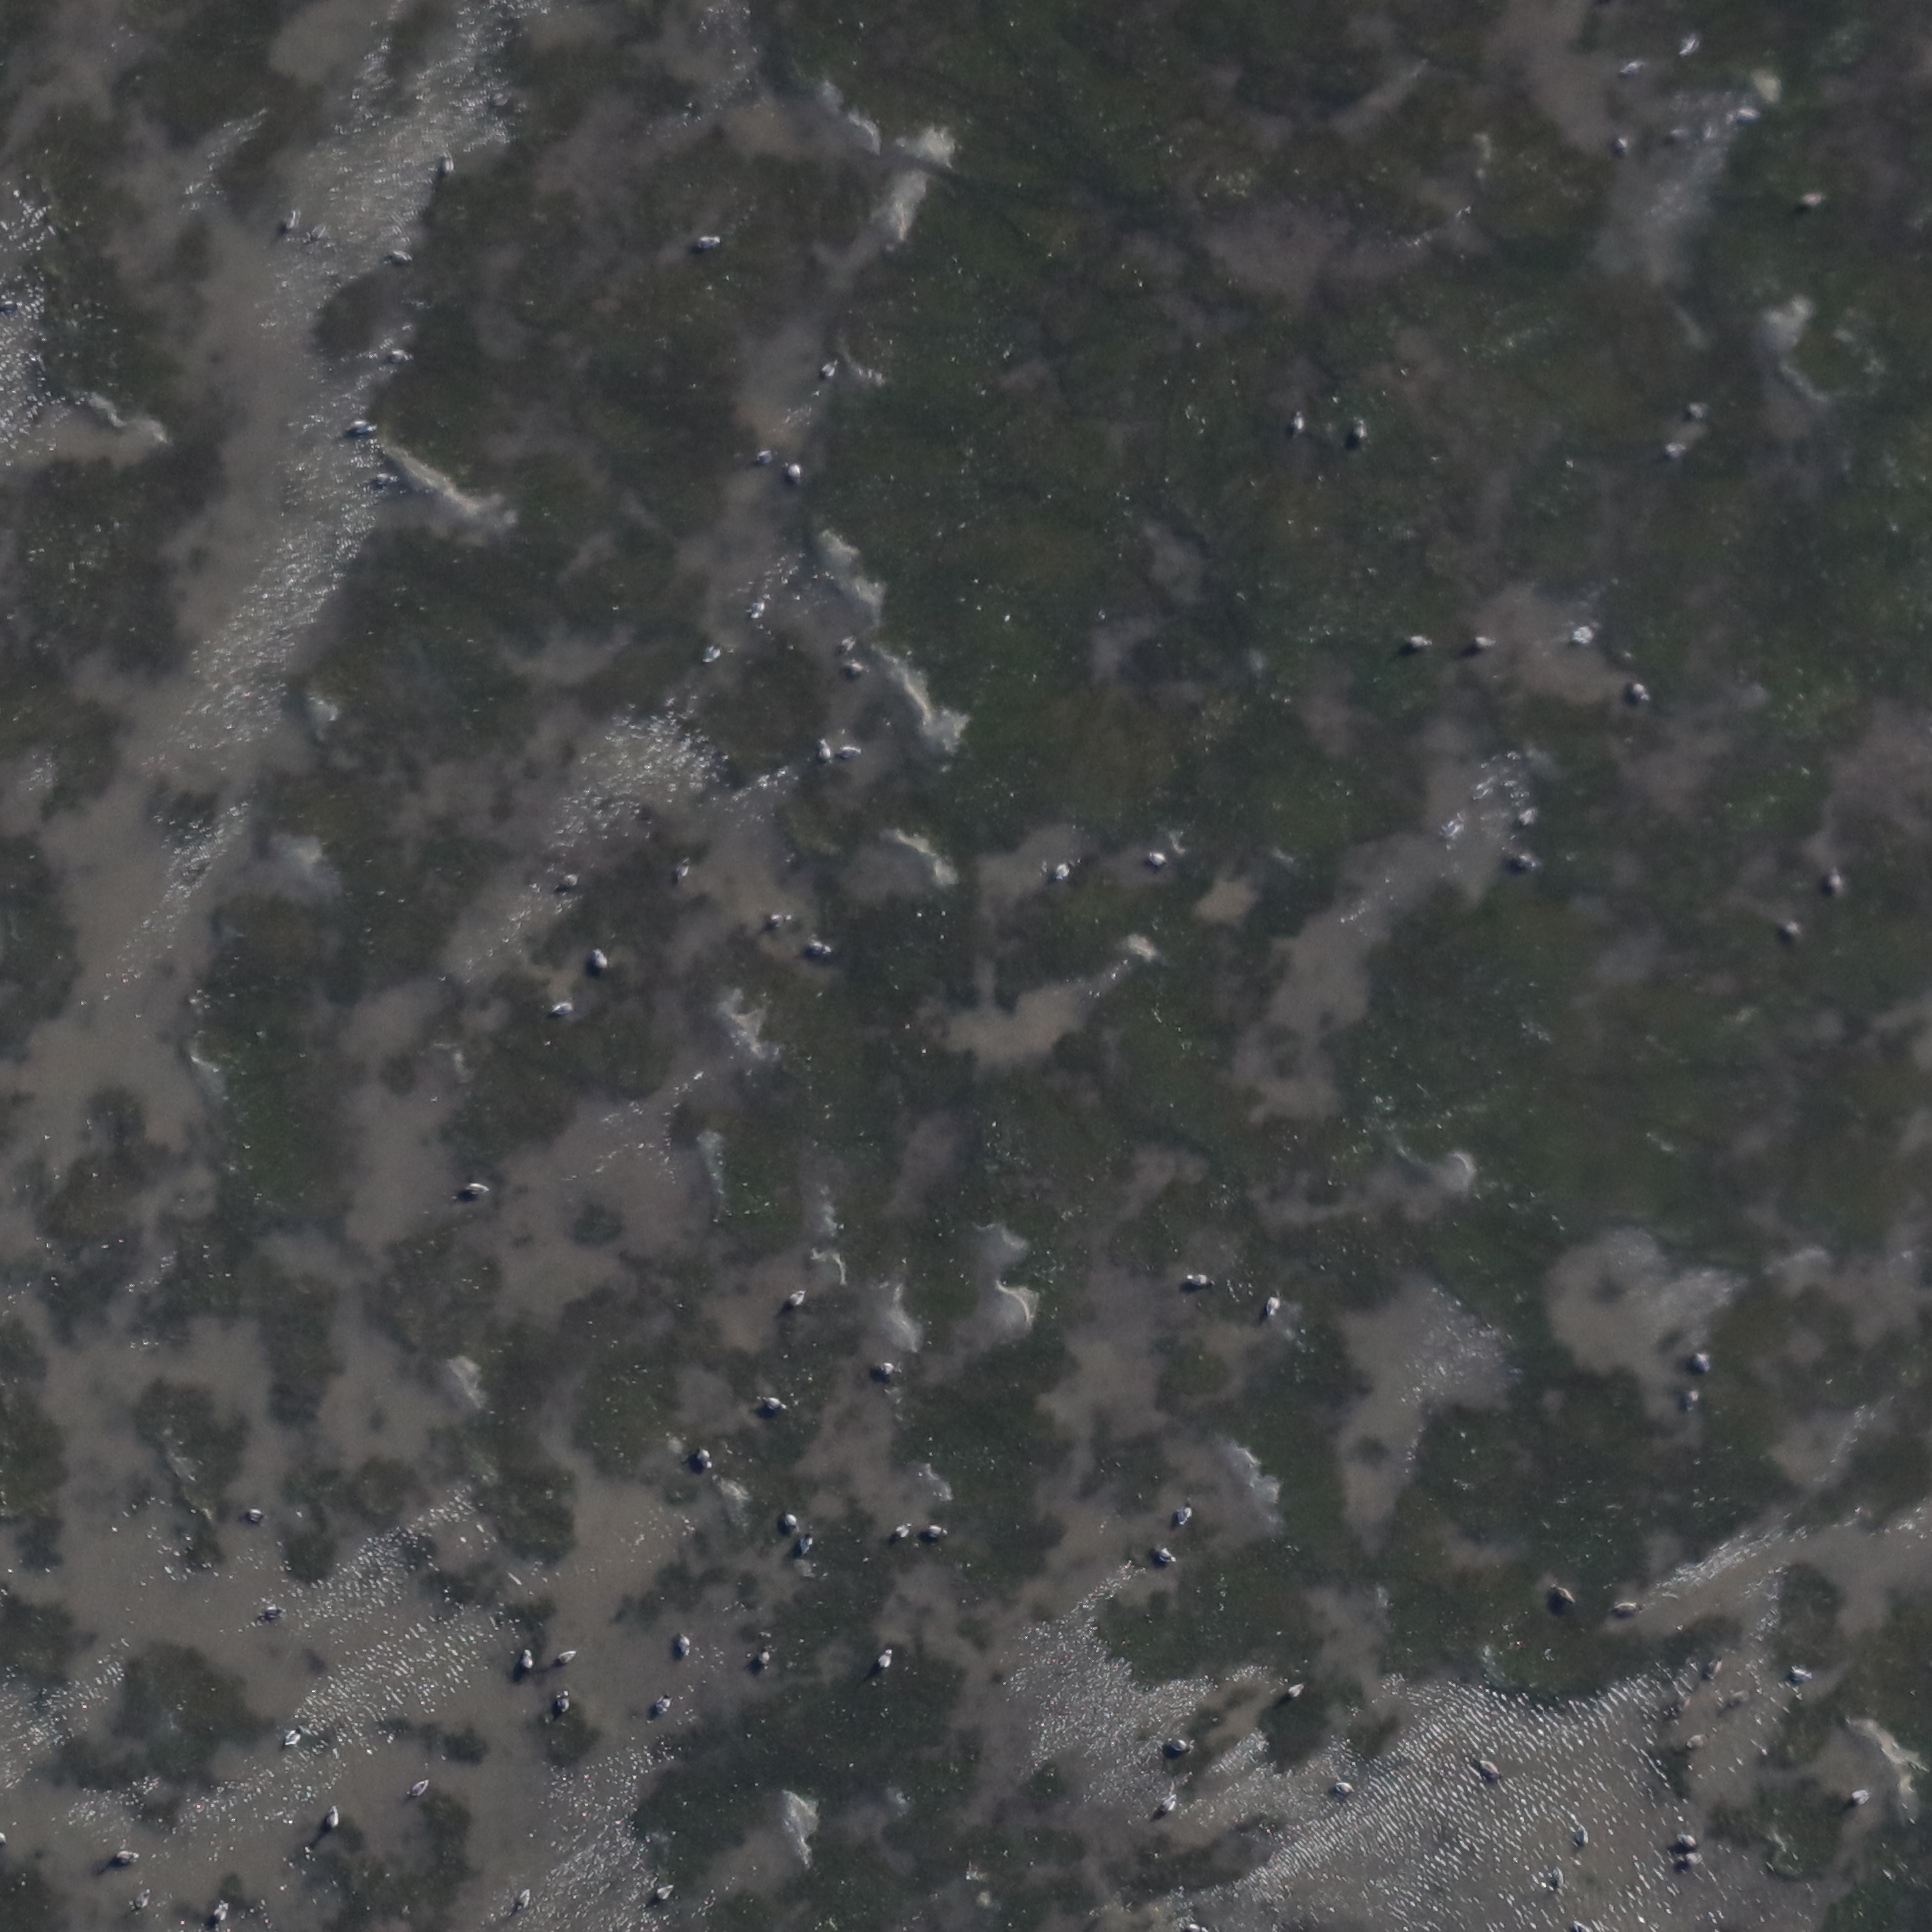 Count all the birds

99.